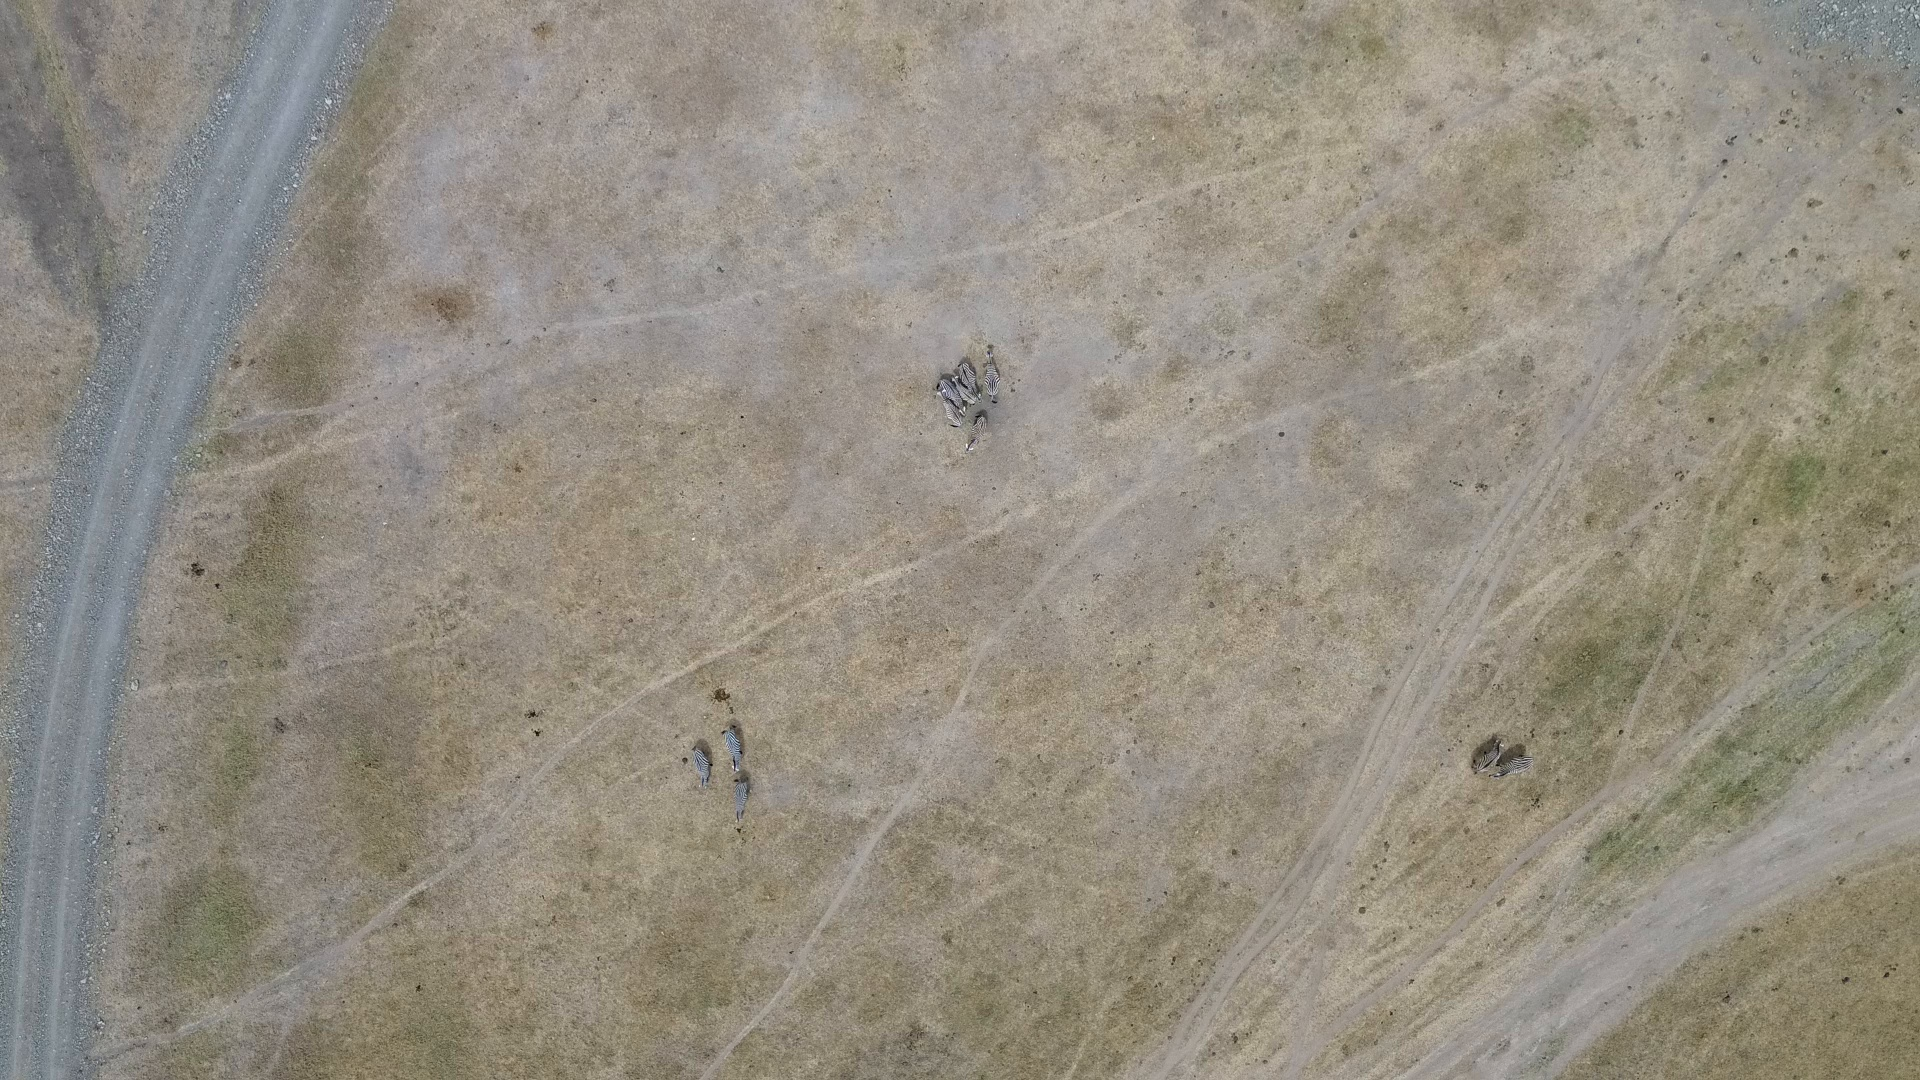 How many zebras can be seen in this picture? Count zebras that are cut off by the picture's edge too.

11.